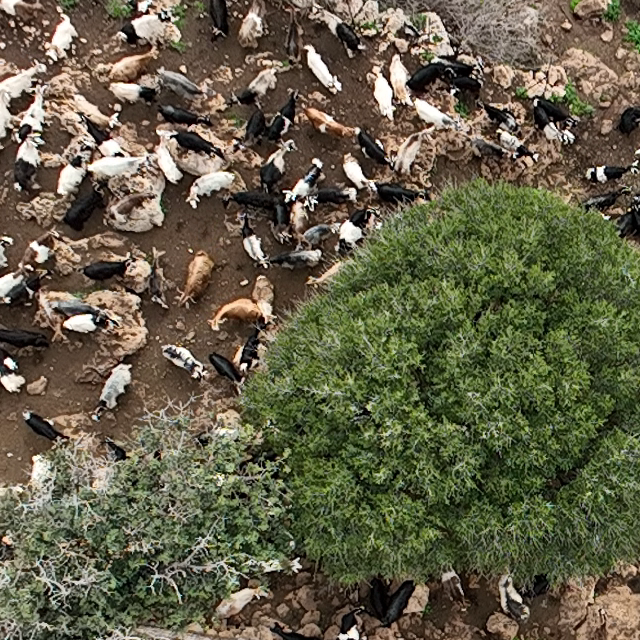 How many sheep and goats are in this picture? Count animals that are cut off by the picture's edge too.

92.